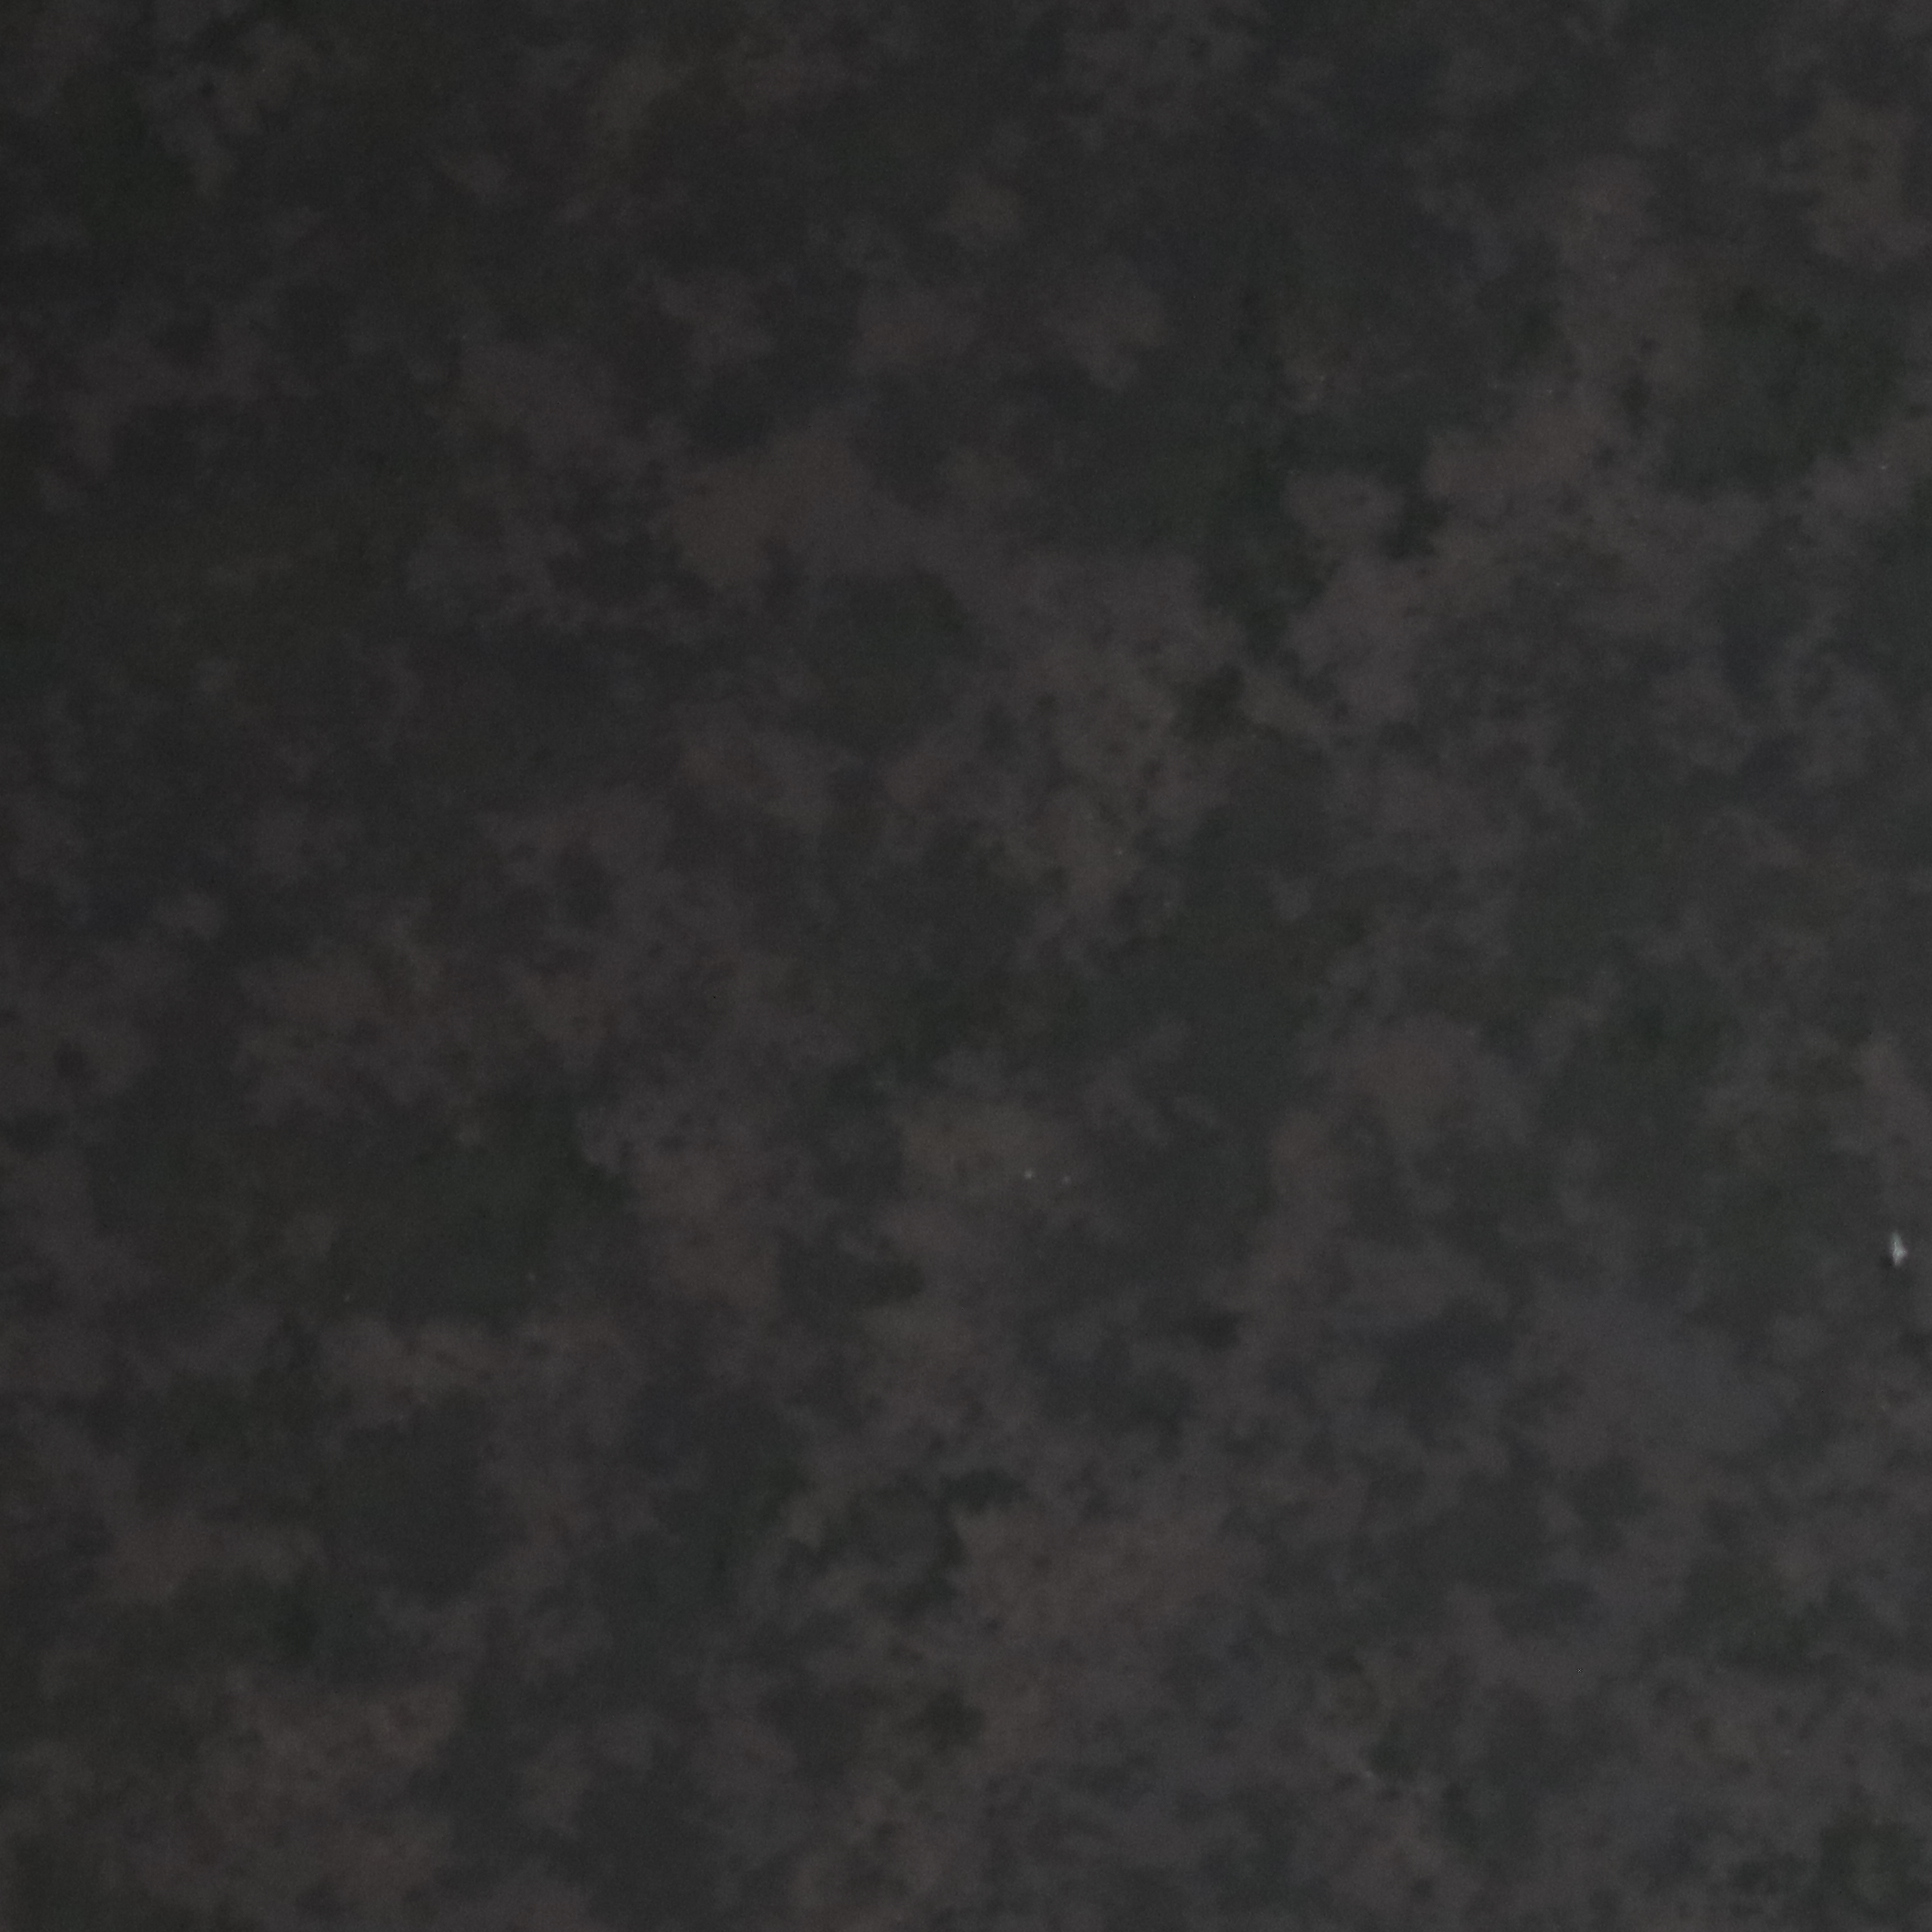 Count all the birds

1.